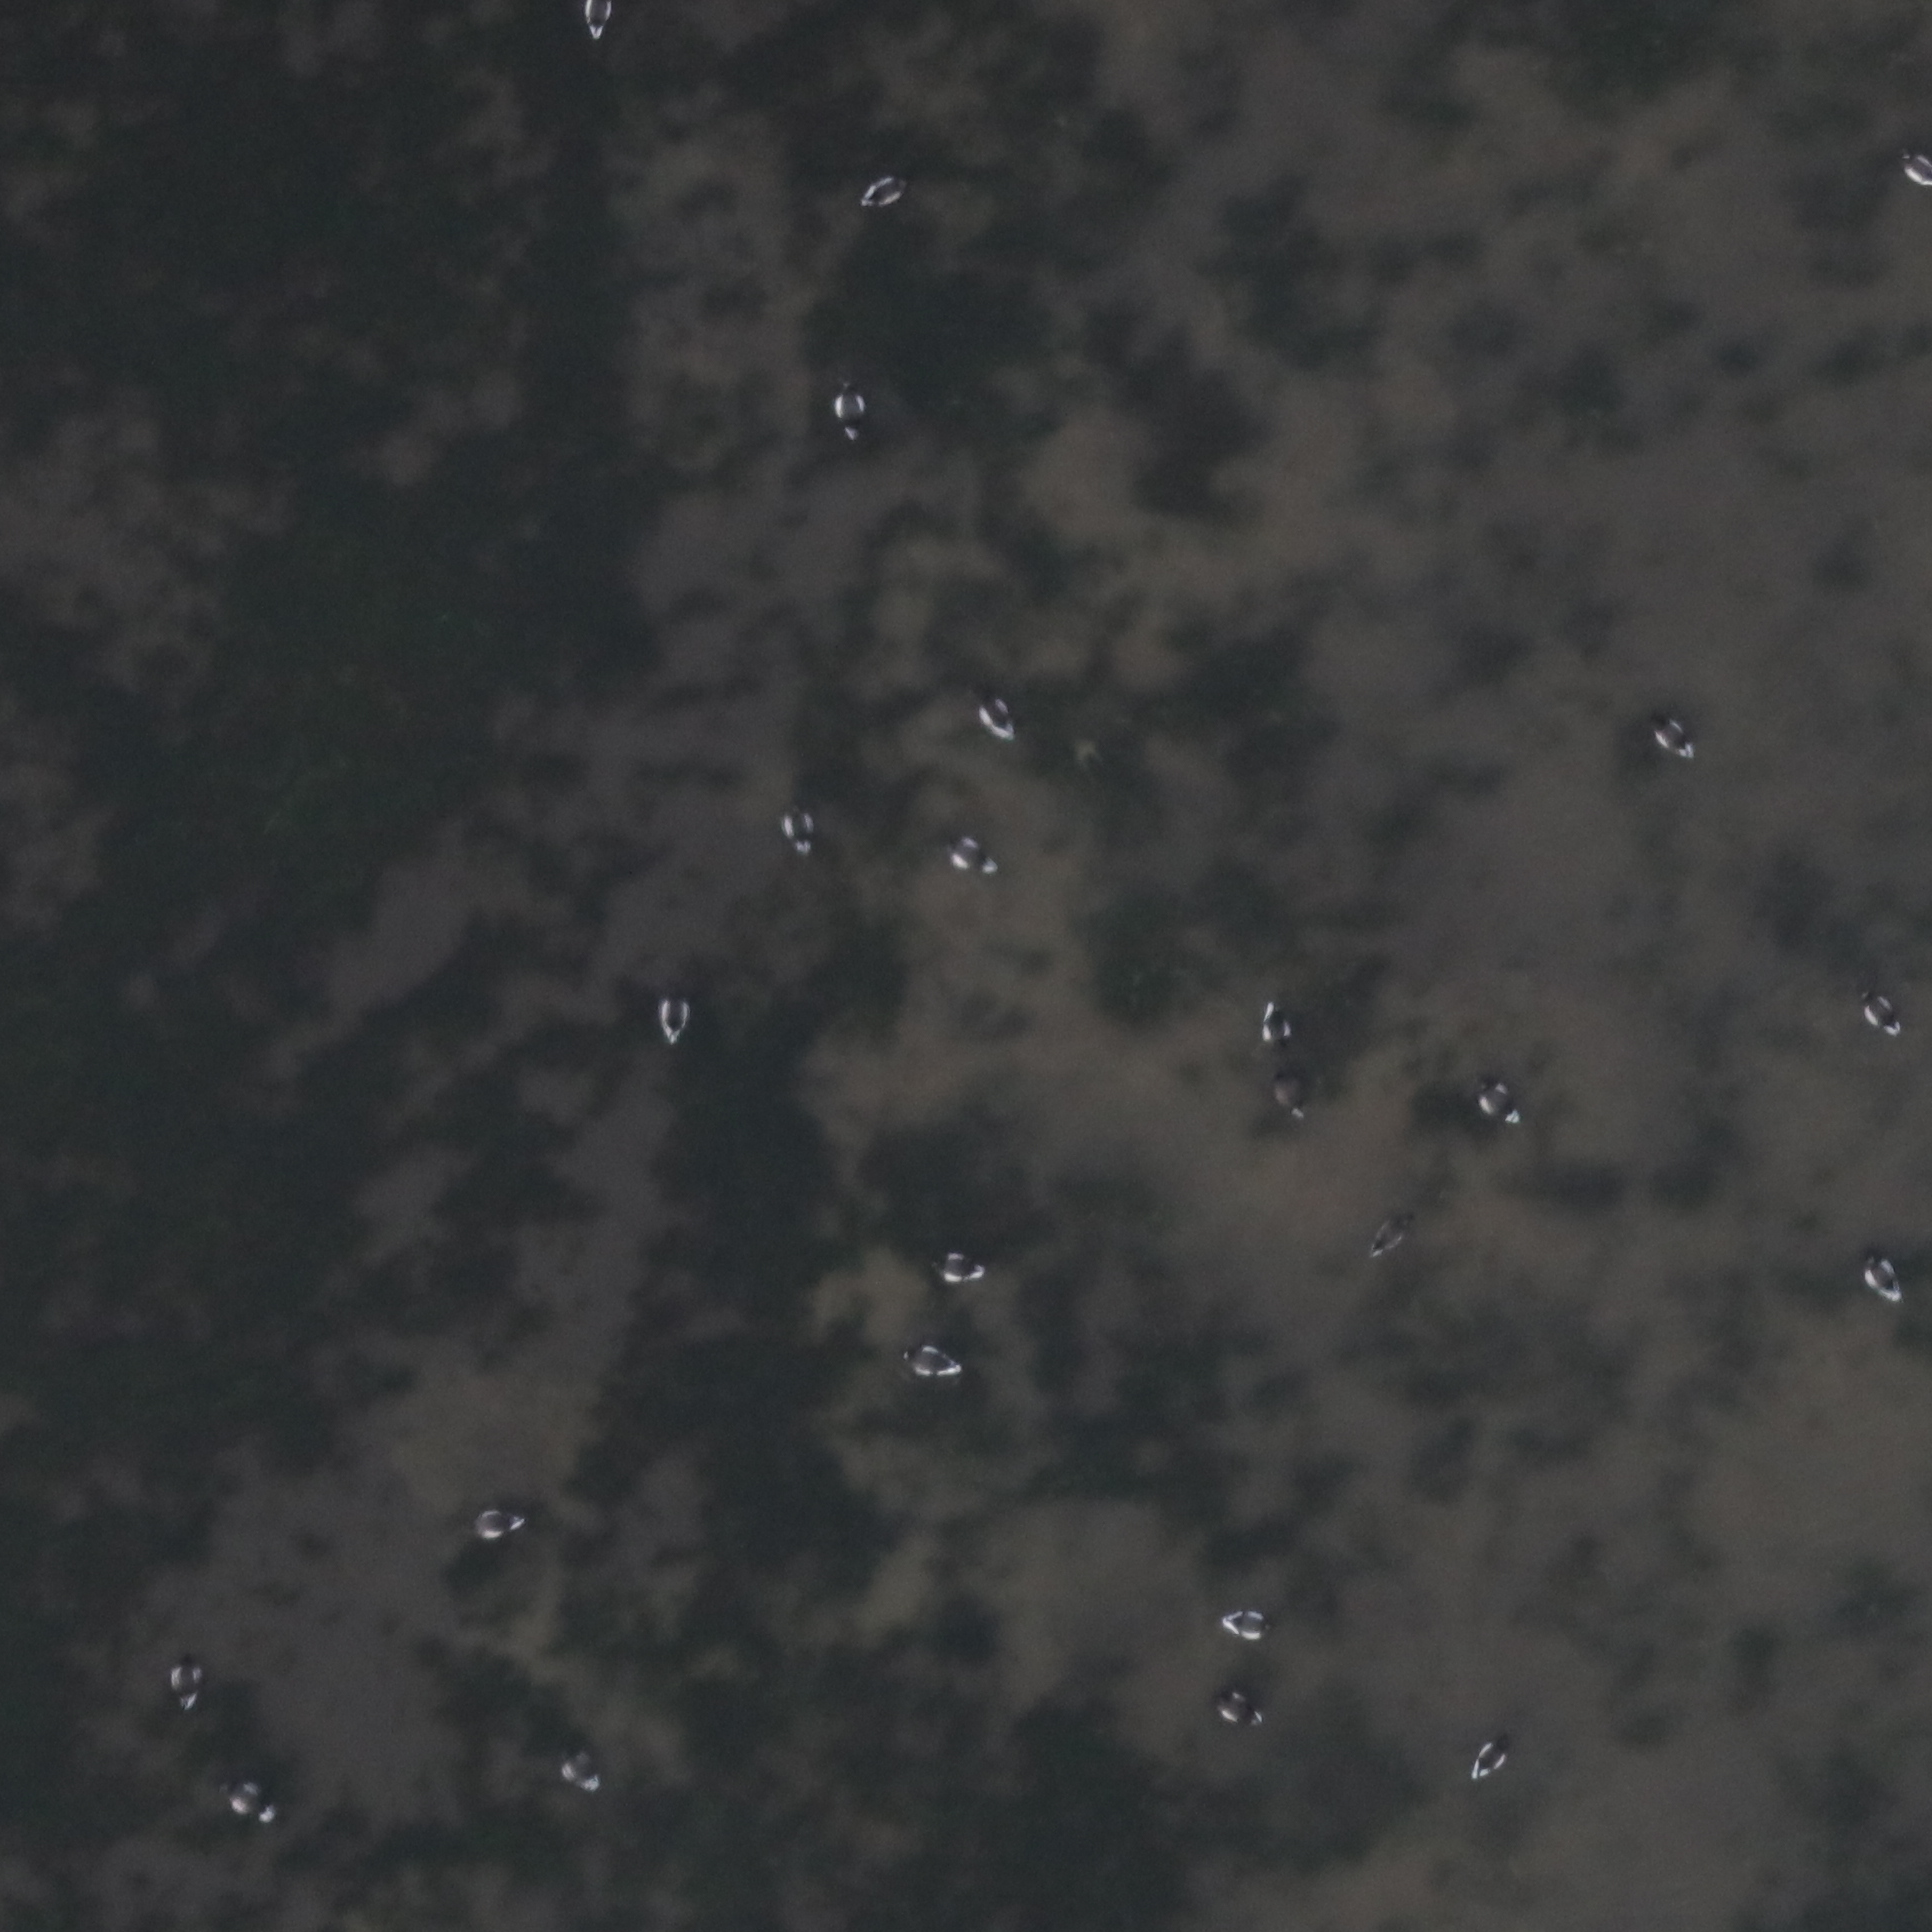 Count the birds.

24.